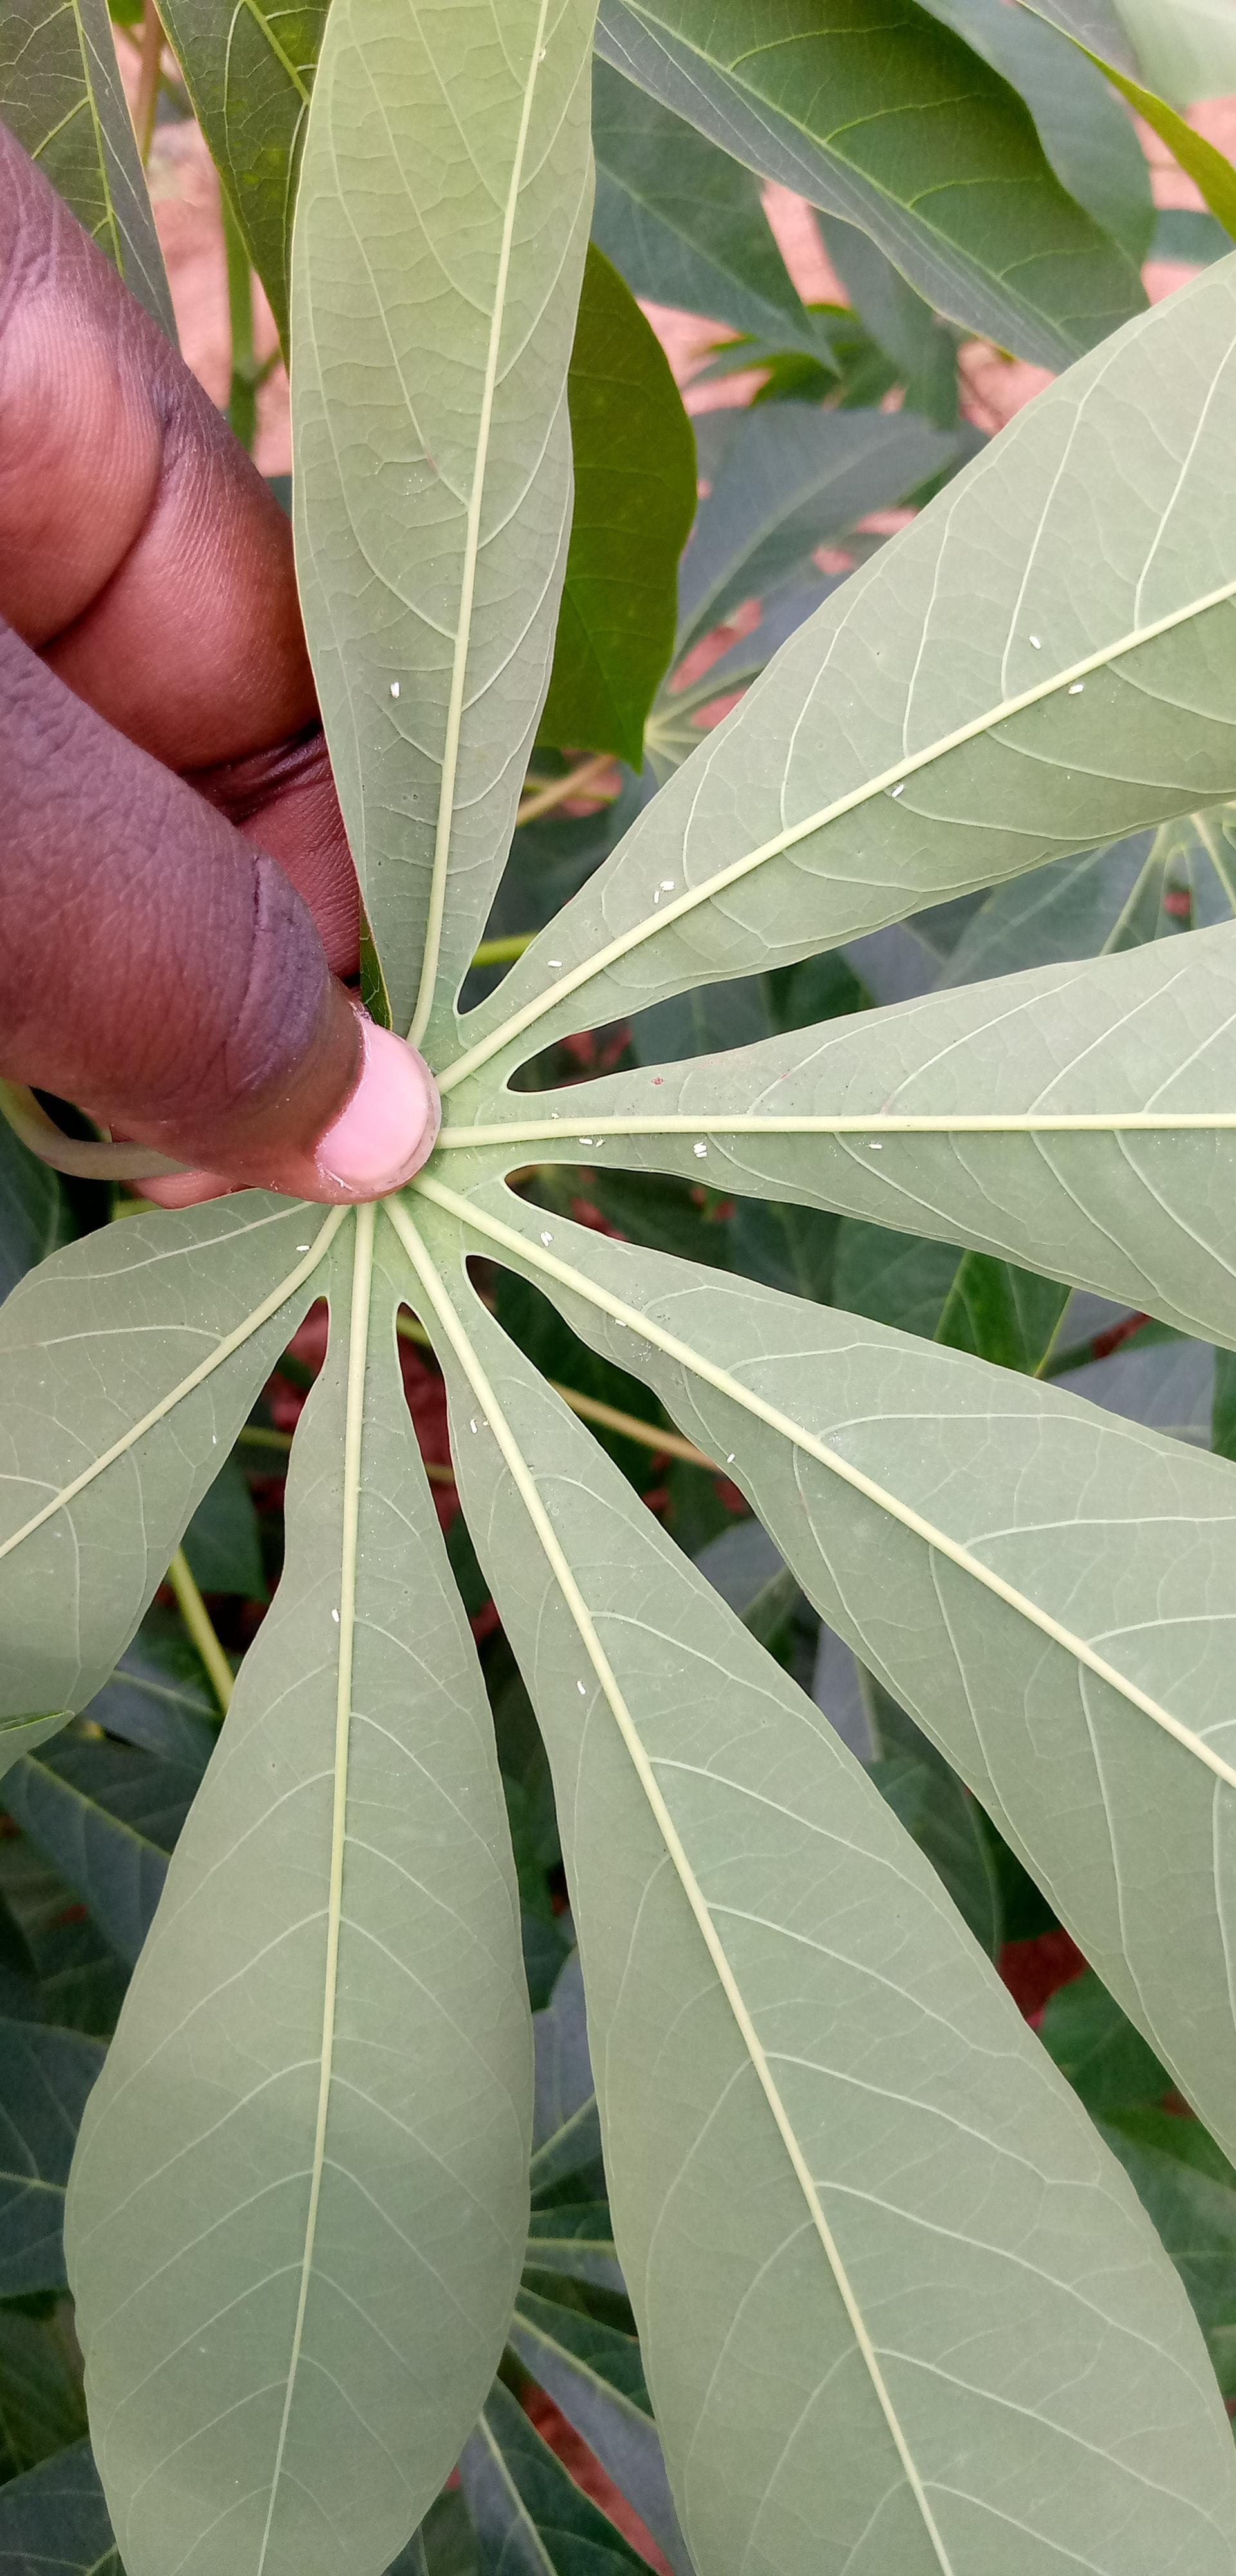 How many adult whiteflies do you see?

22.